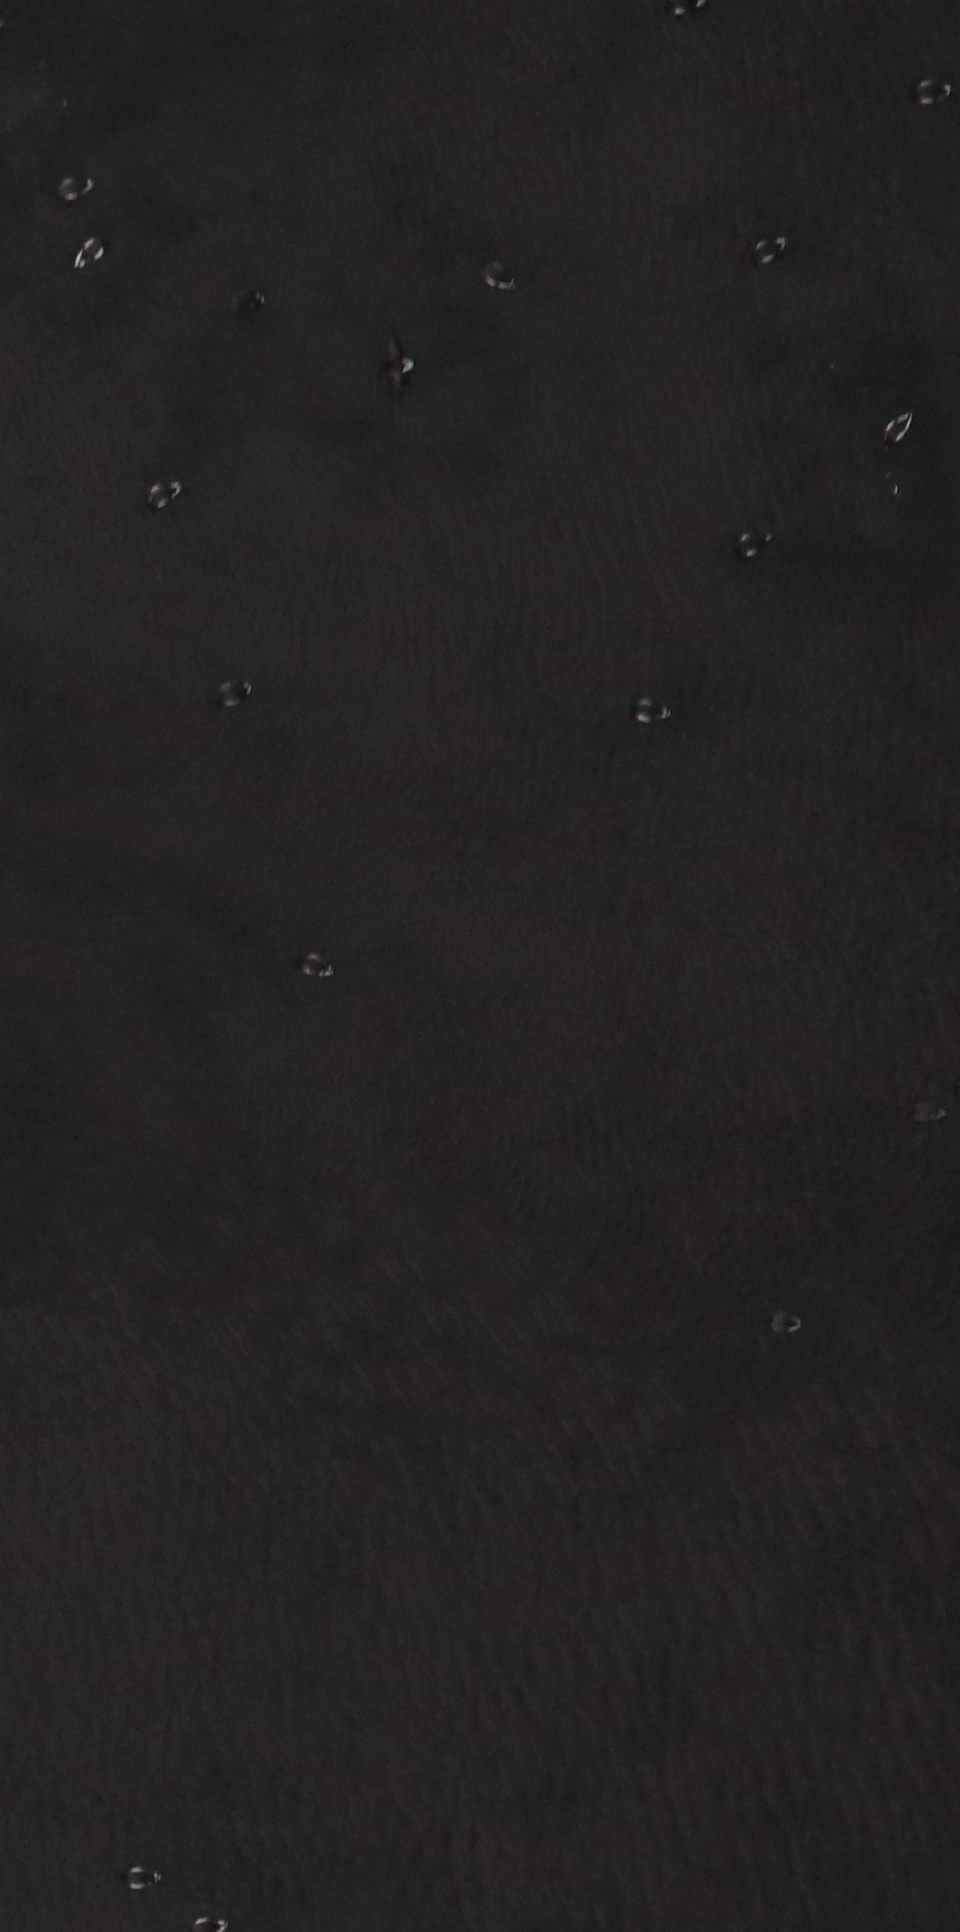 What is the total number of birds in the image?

18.